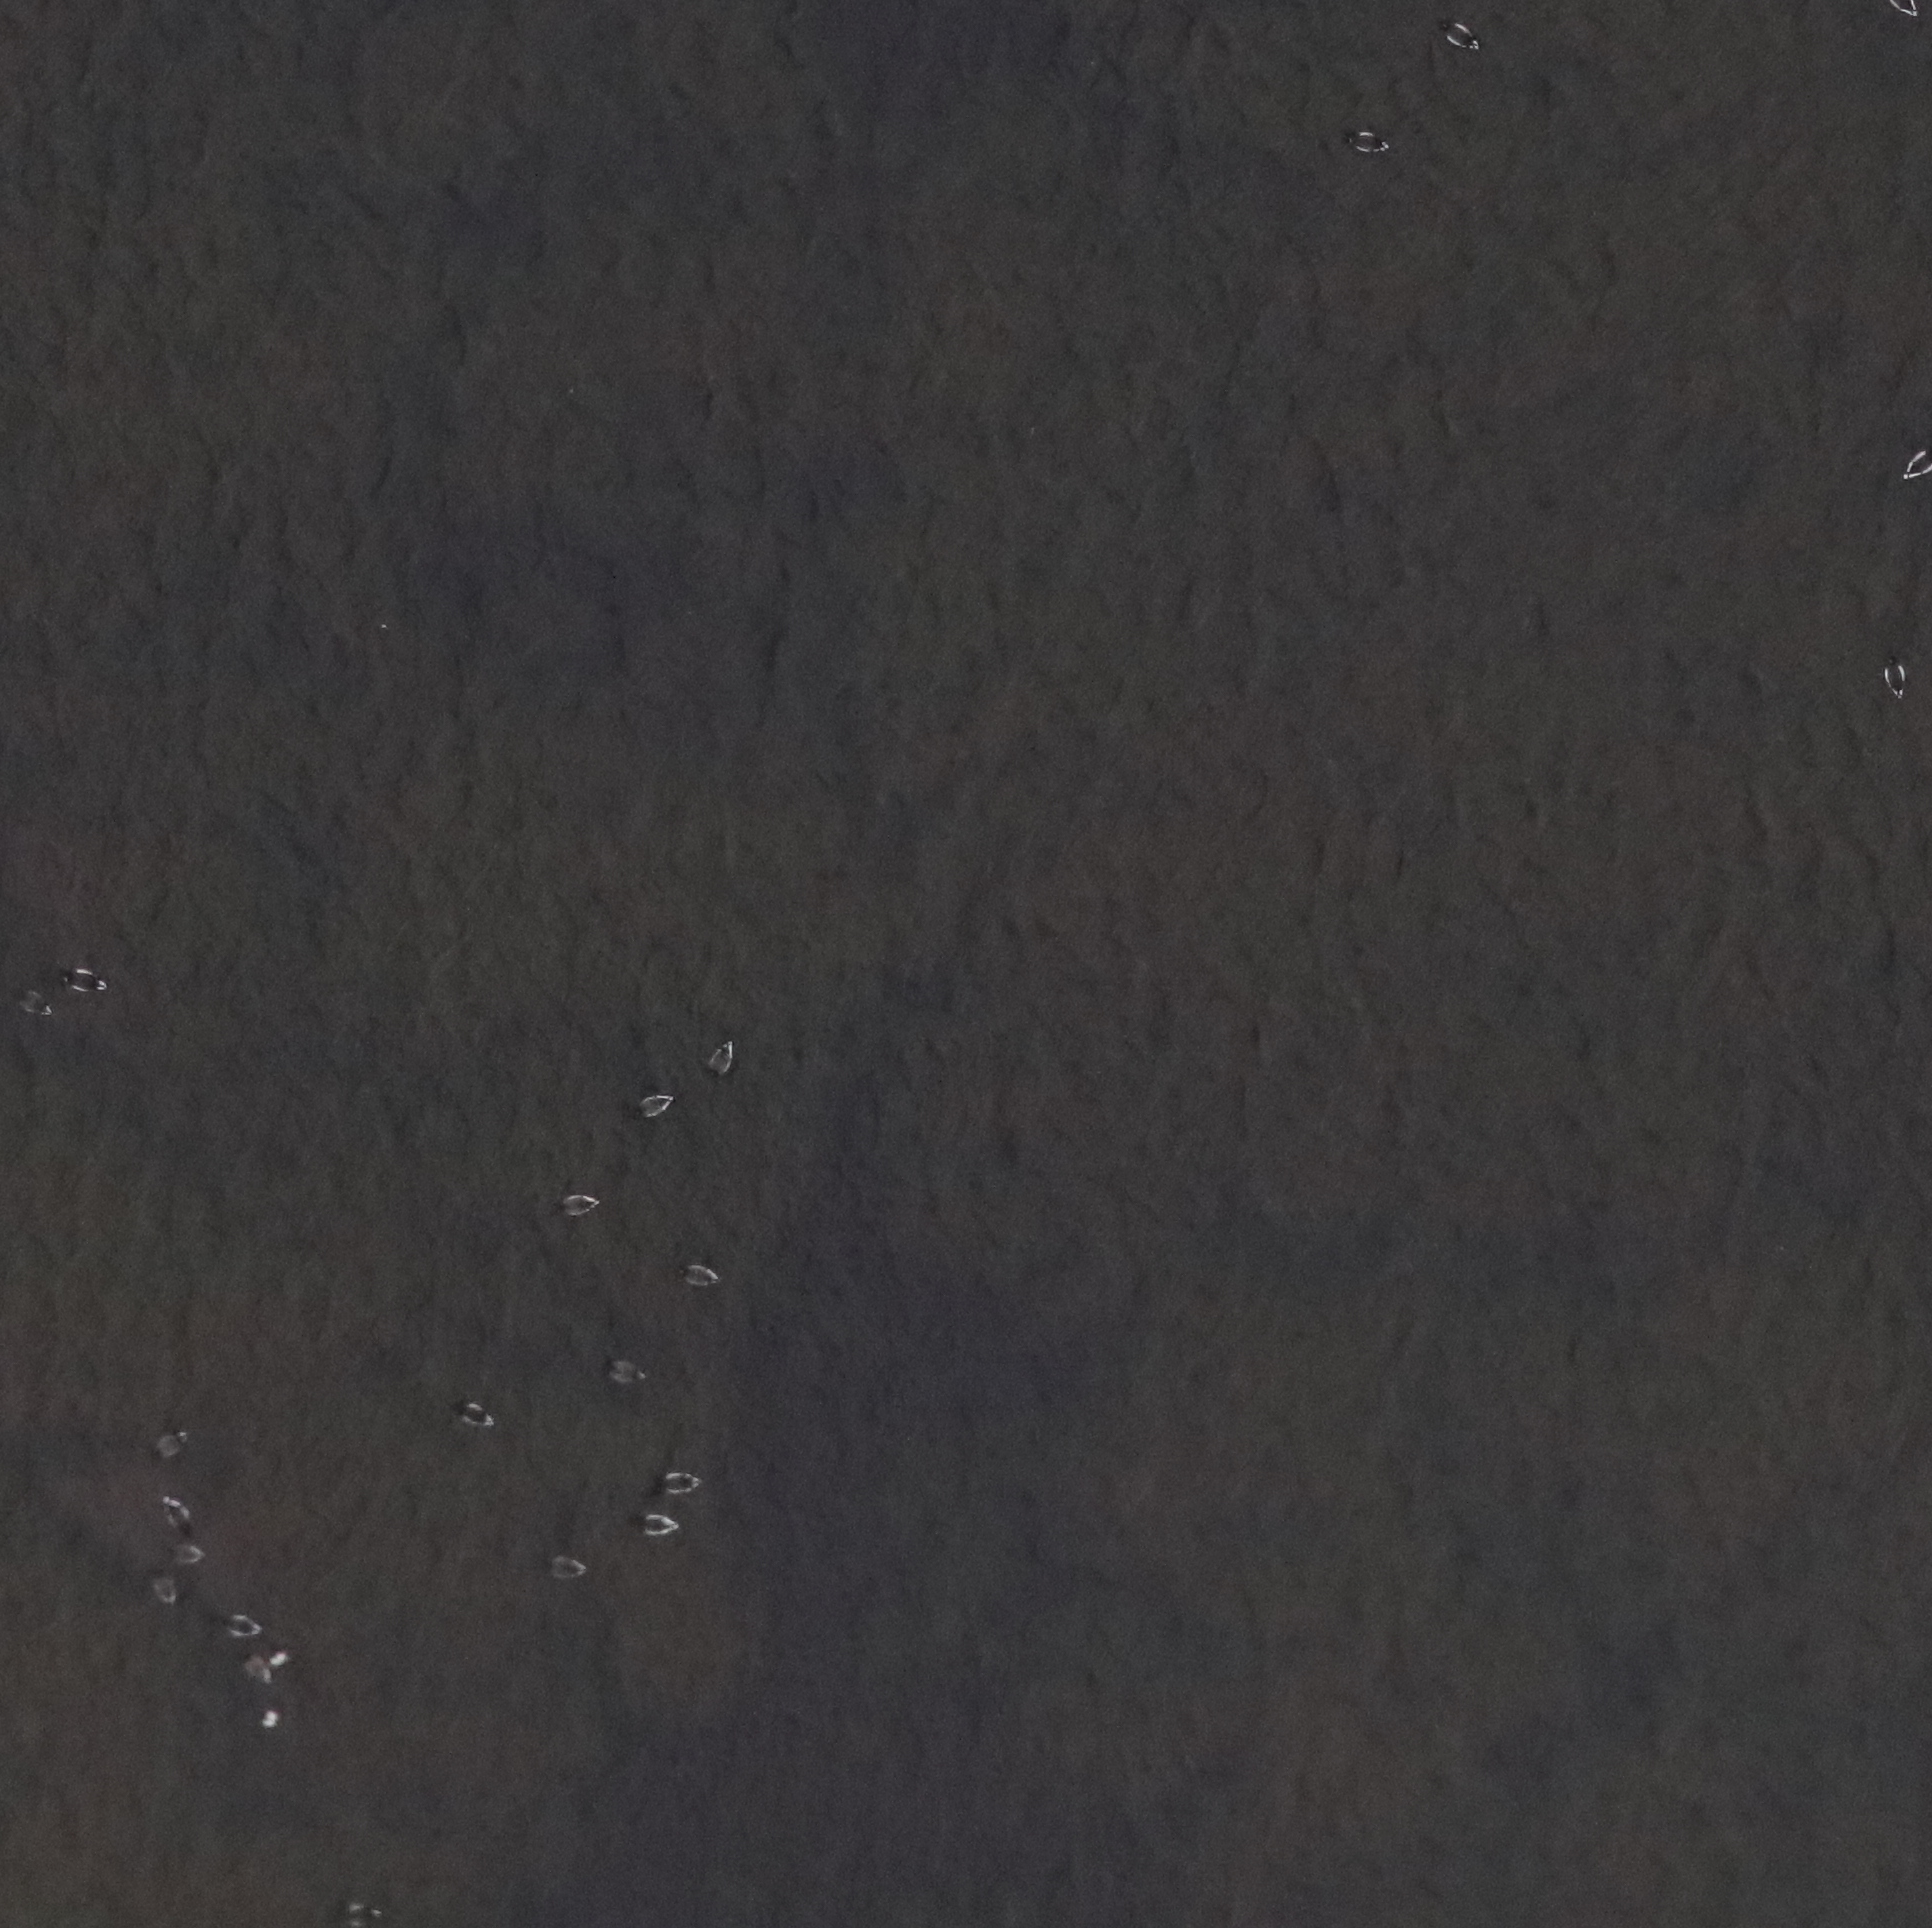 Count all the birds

24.